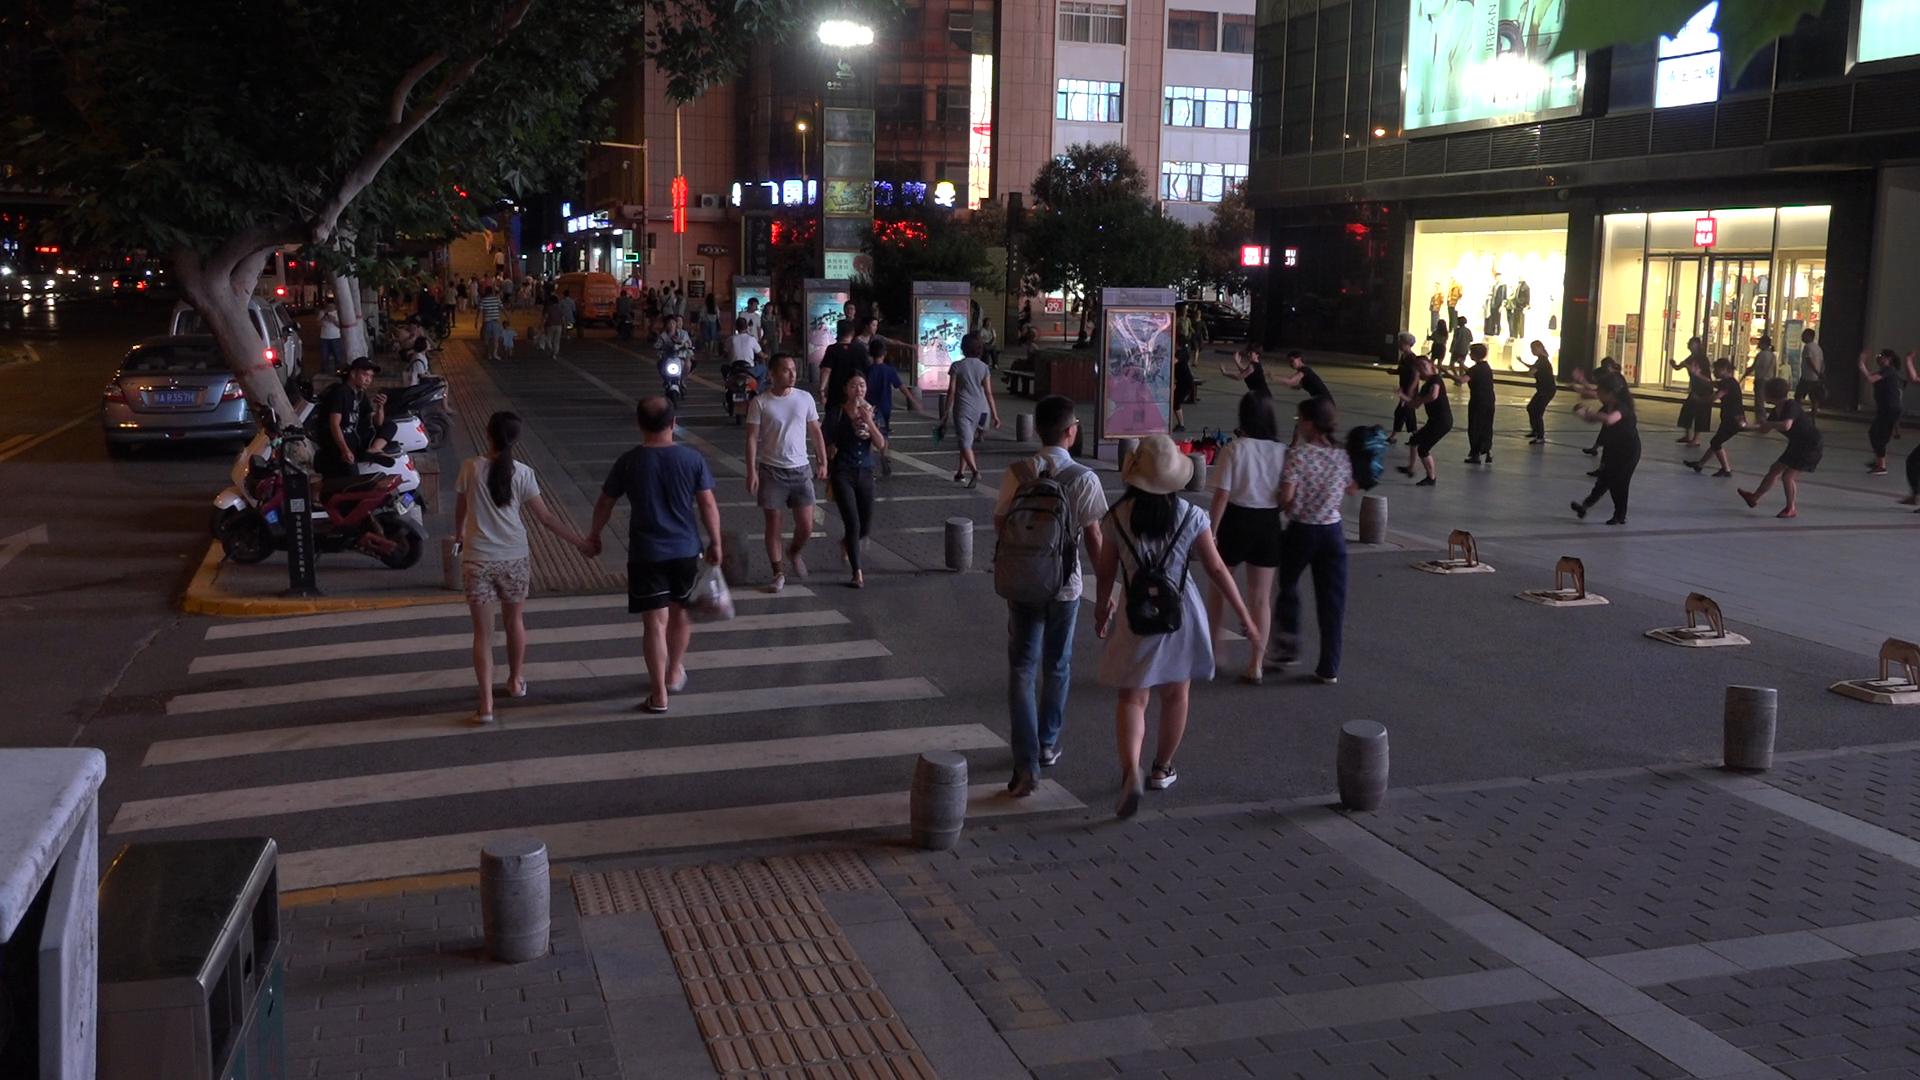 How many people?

63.